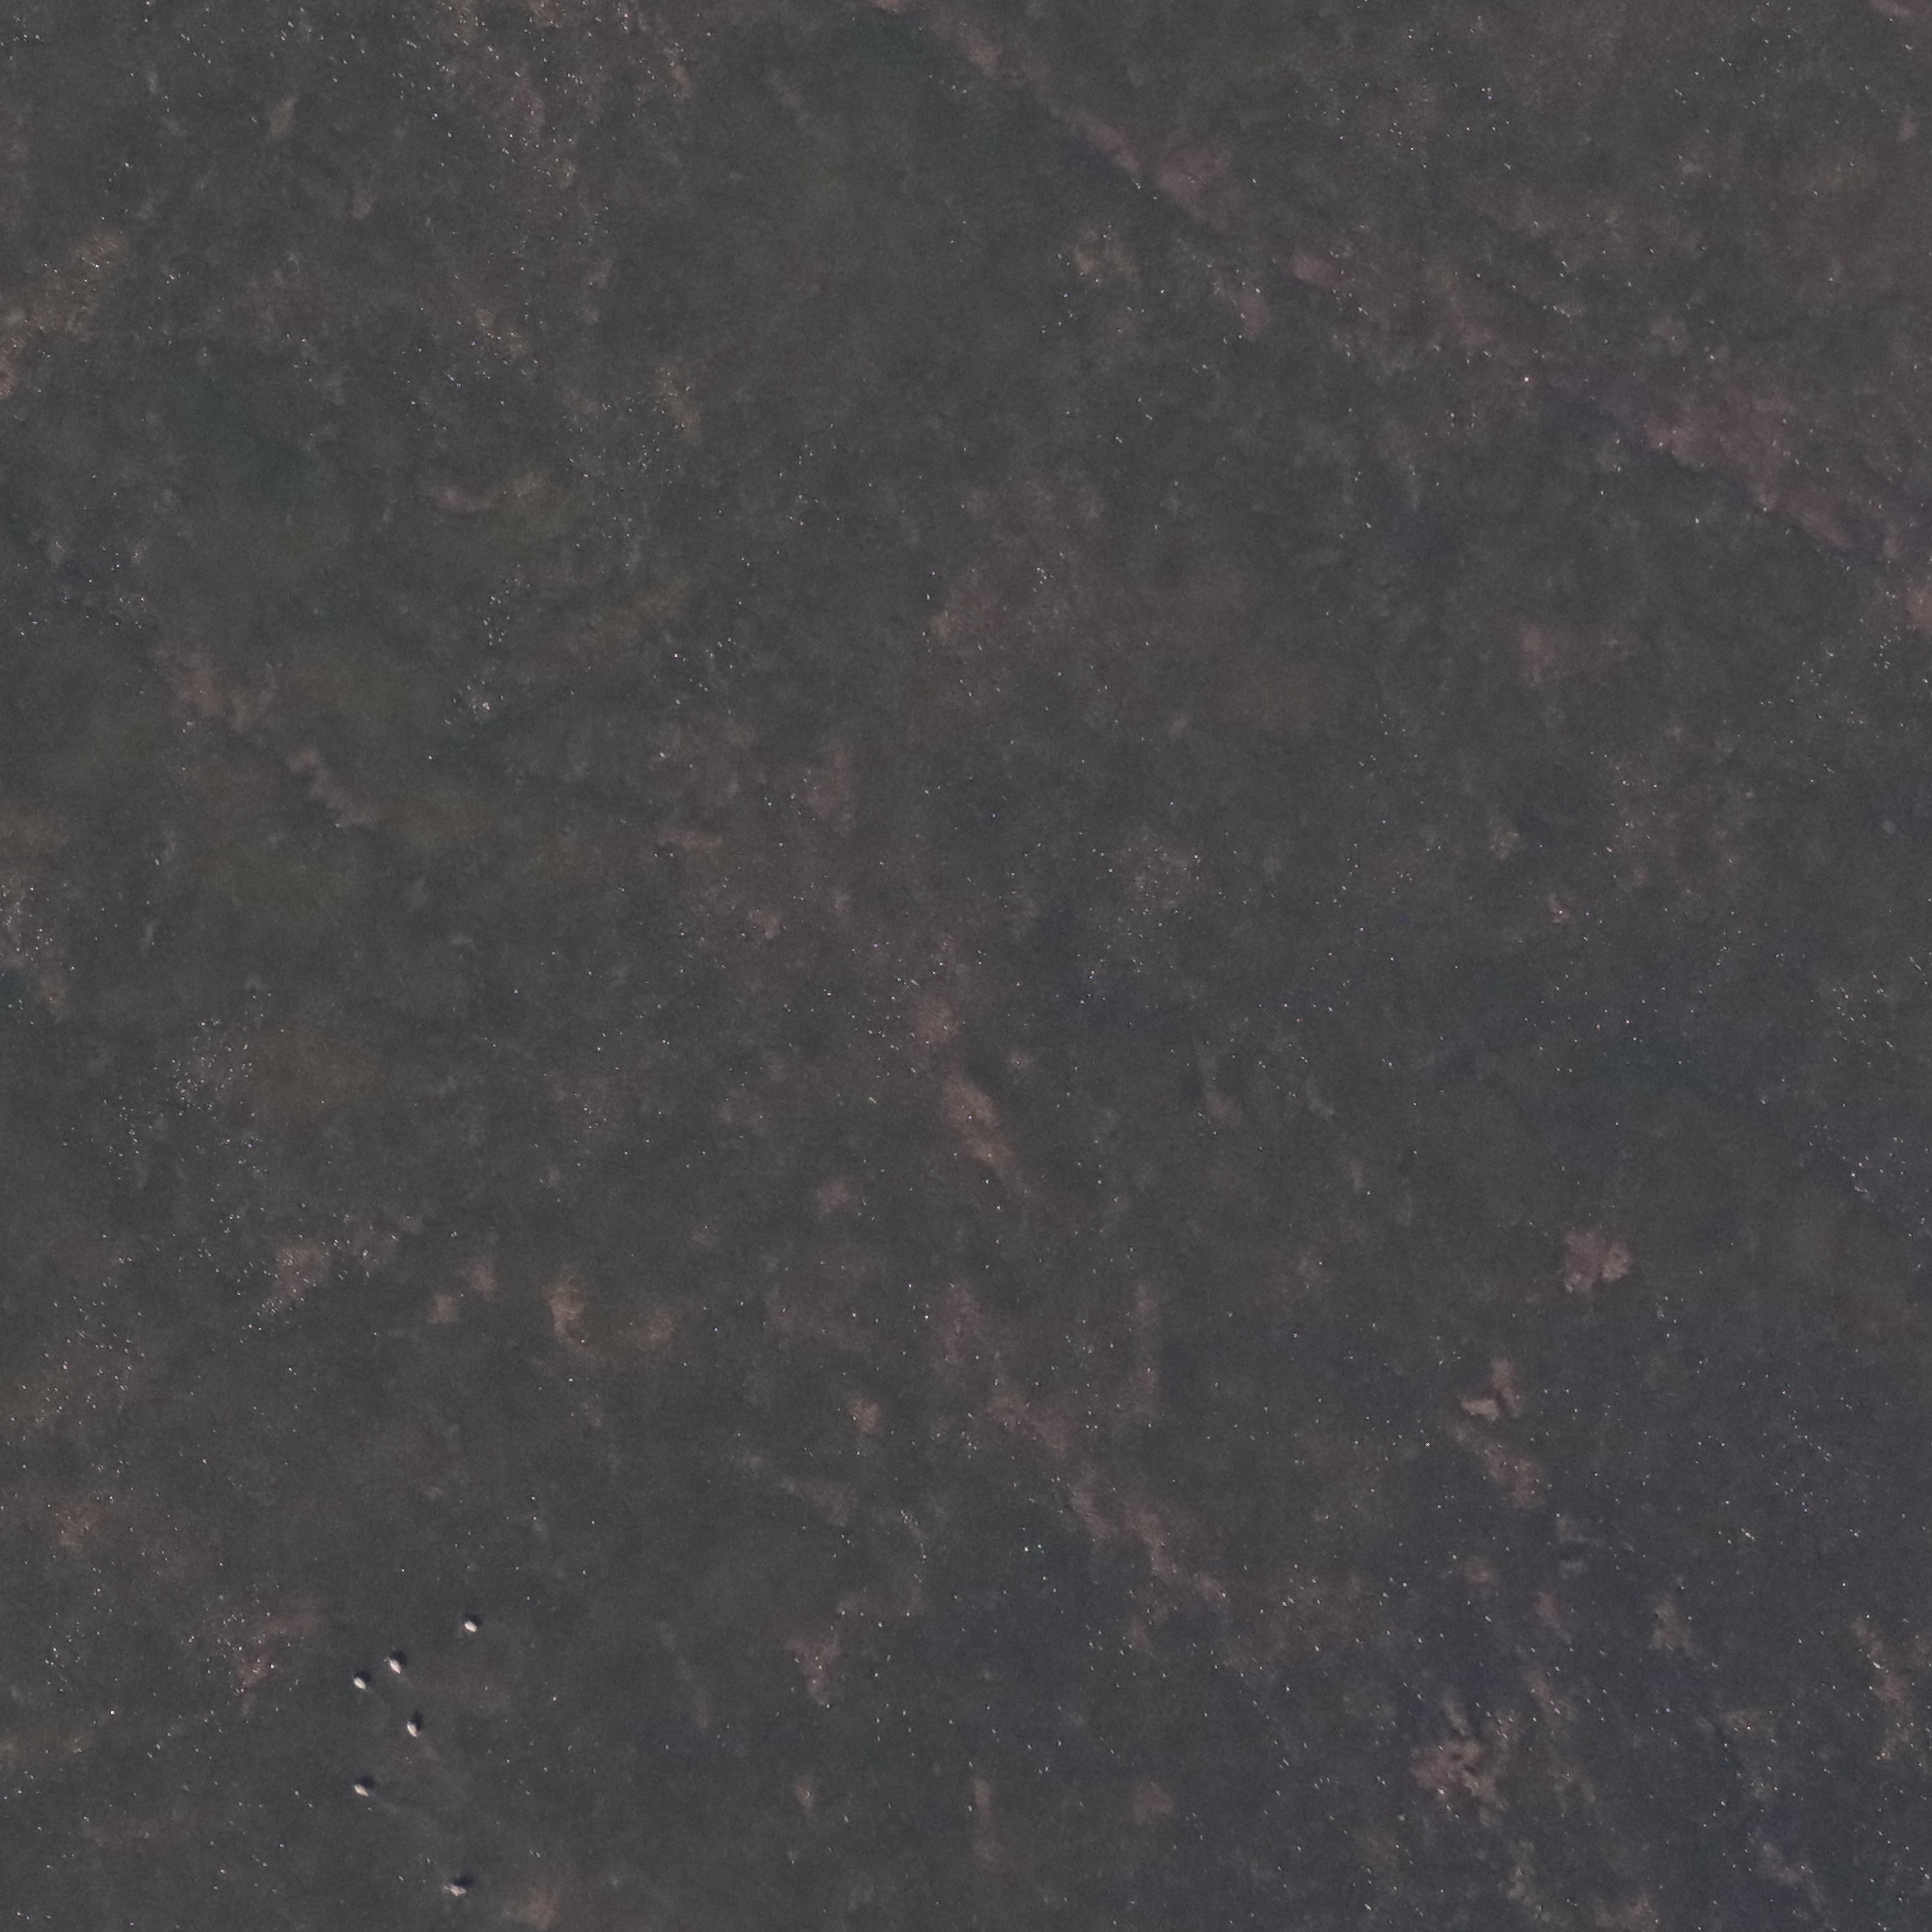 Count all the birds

6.